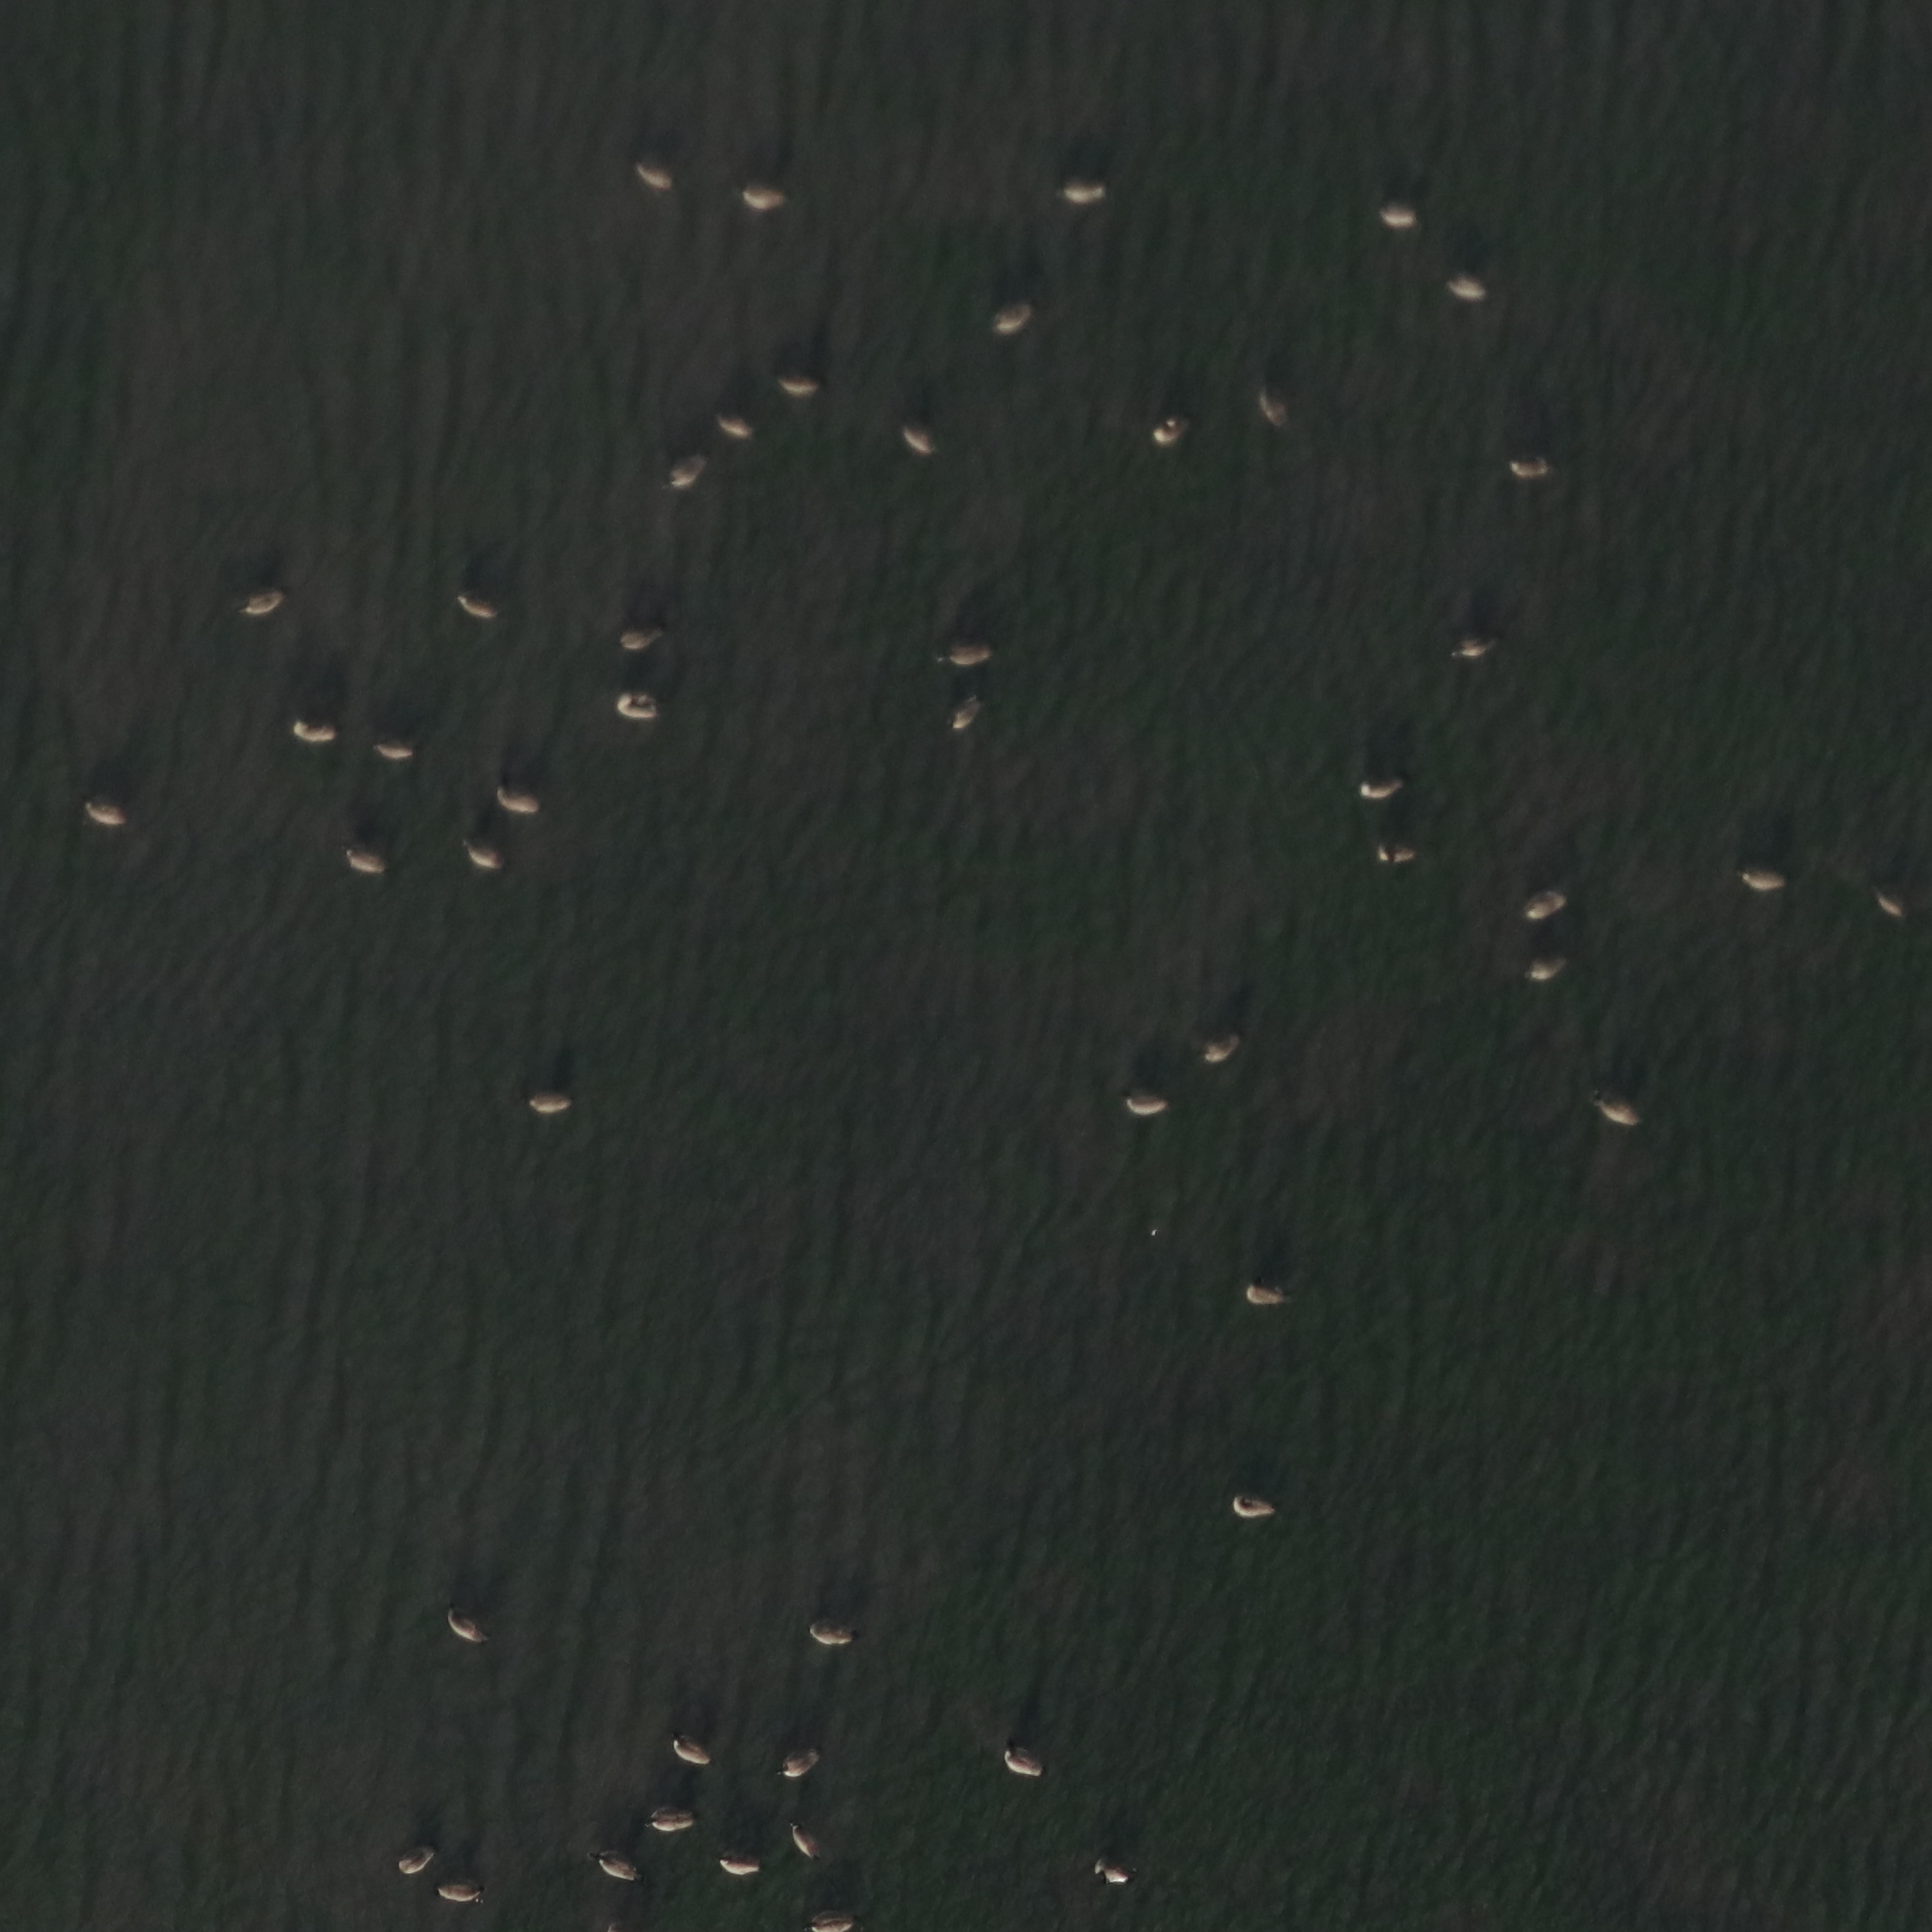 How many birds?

51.